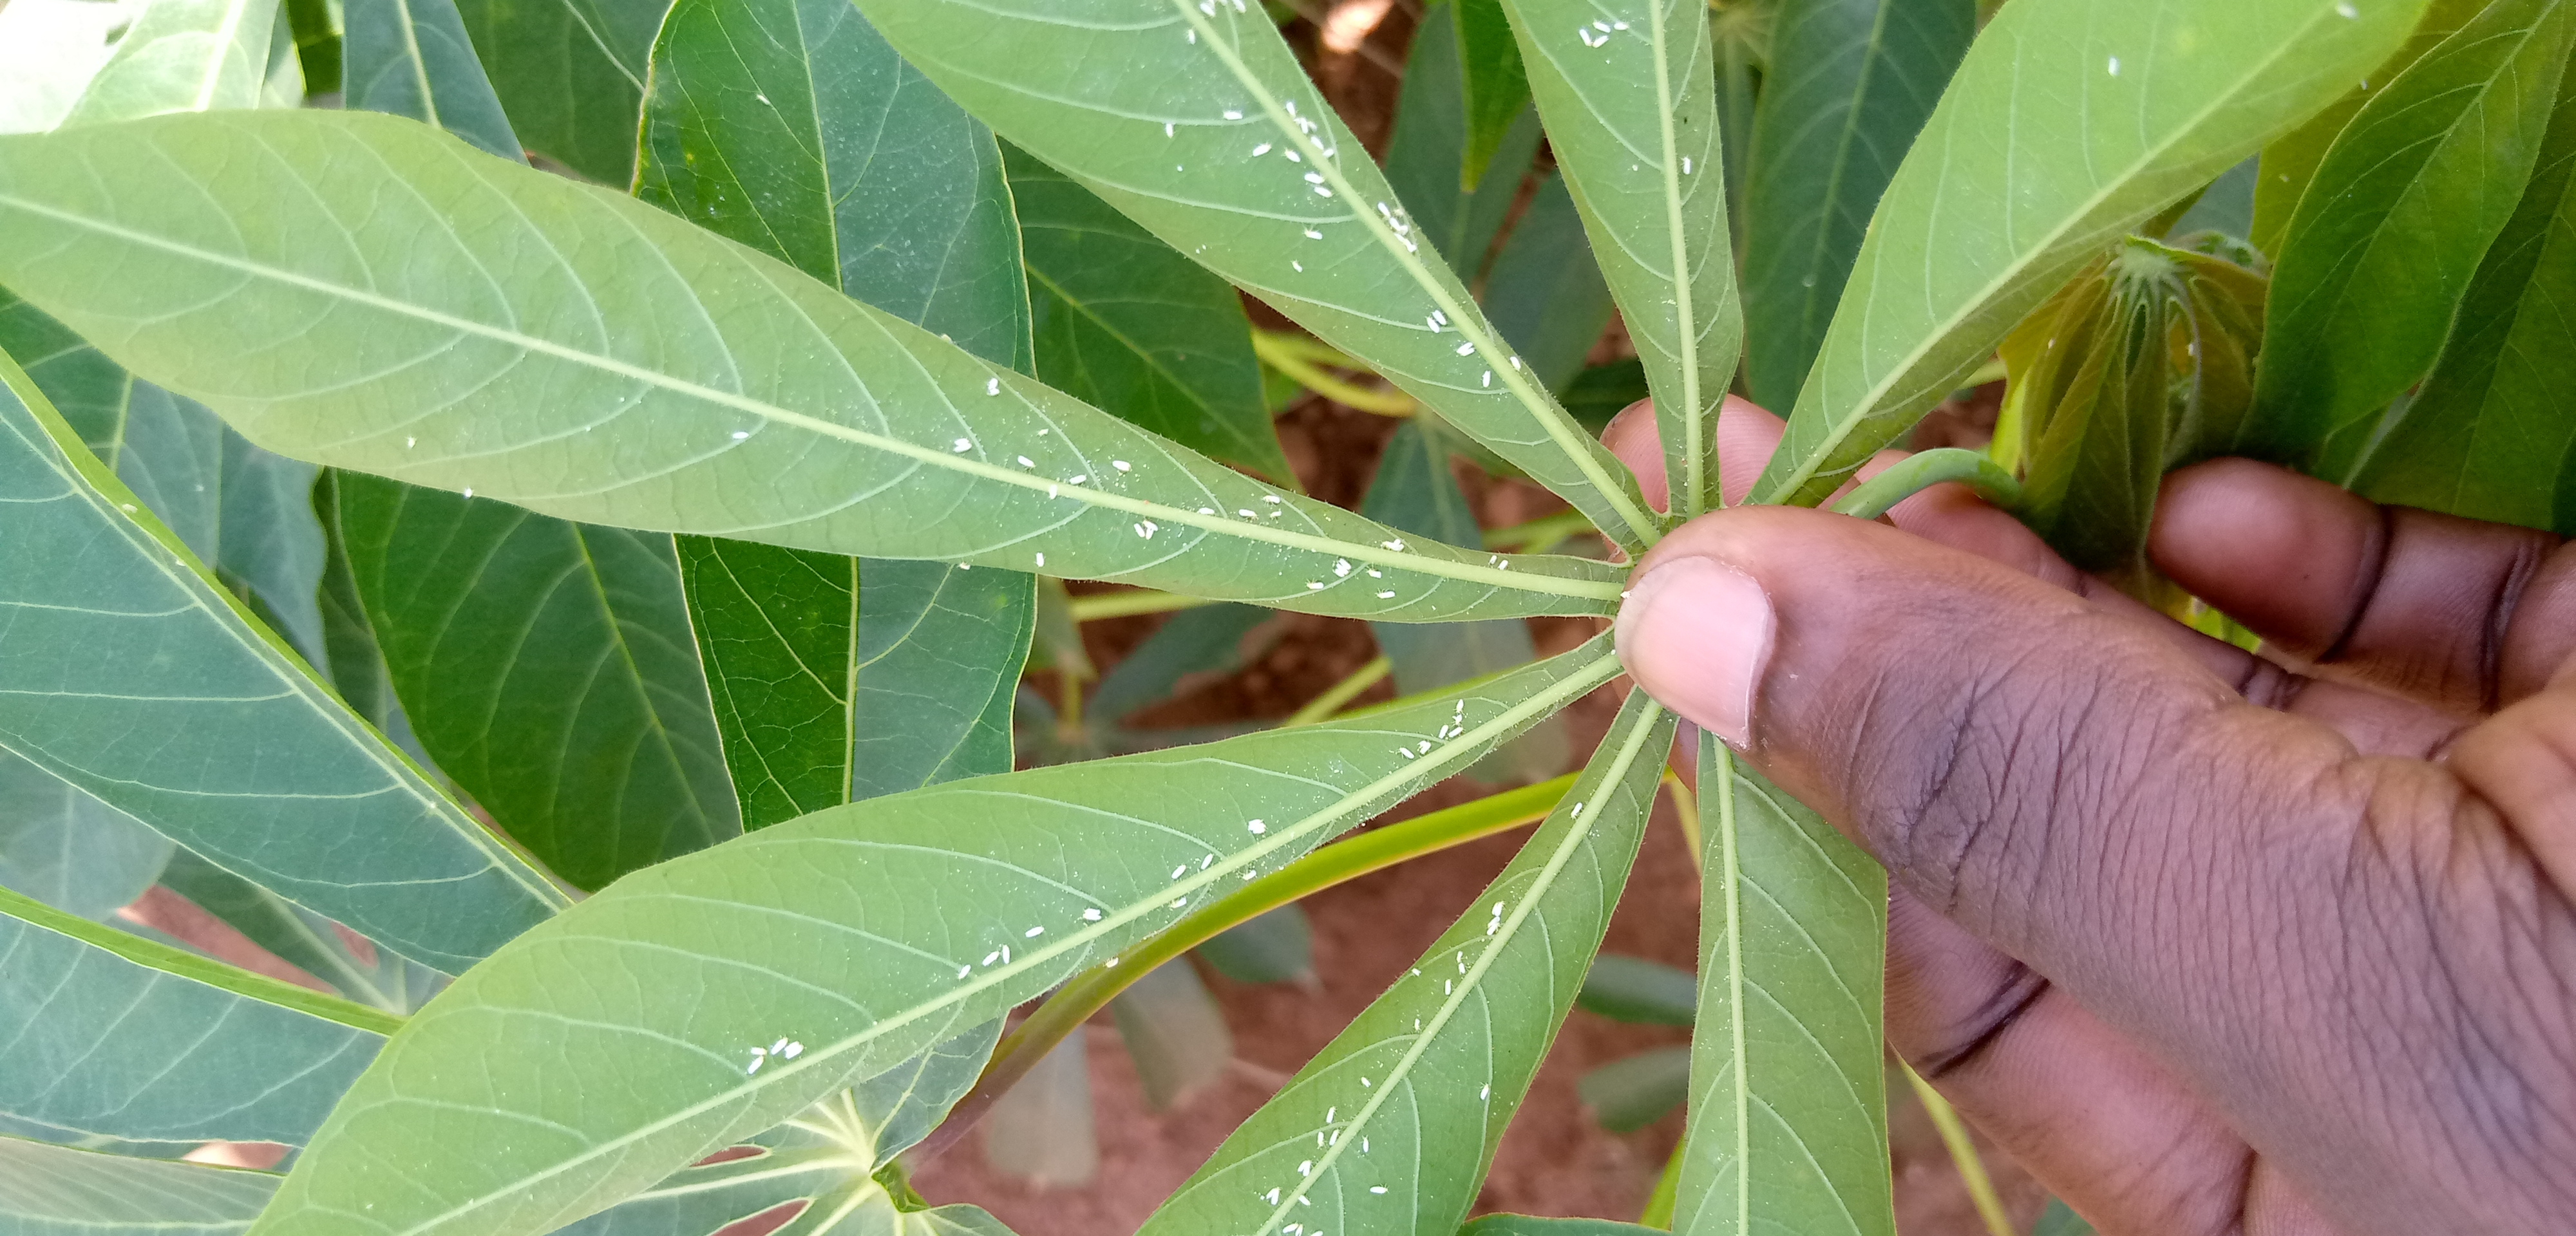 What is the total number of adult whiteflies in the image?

107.